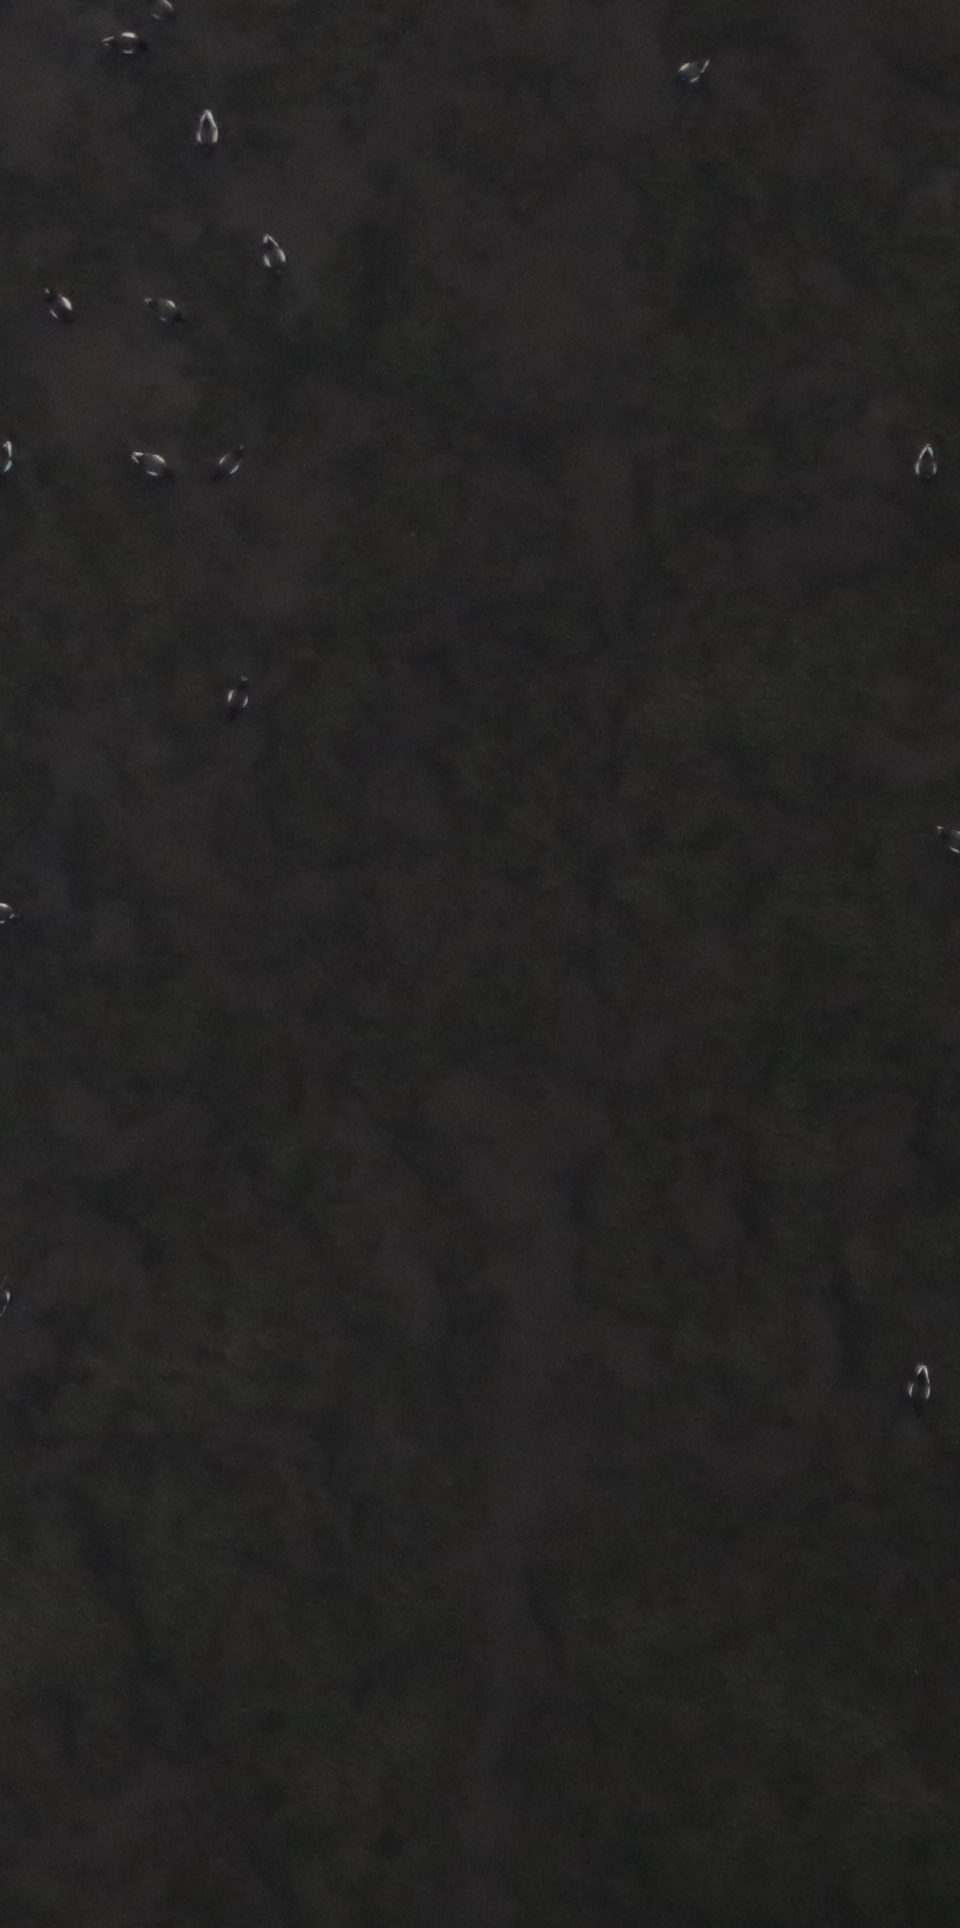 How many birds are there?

15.